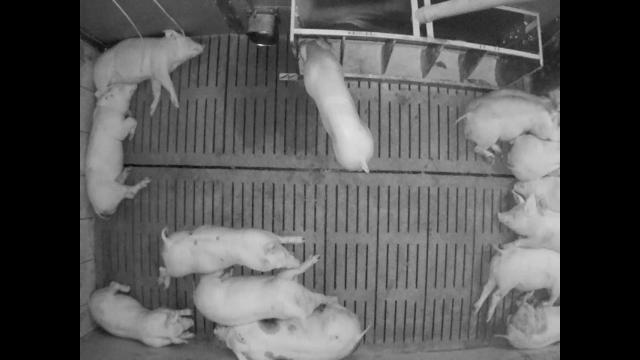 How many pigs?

13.